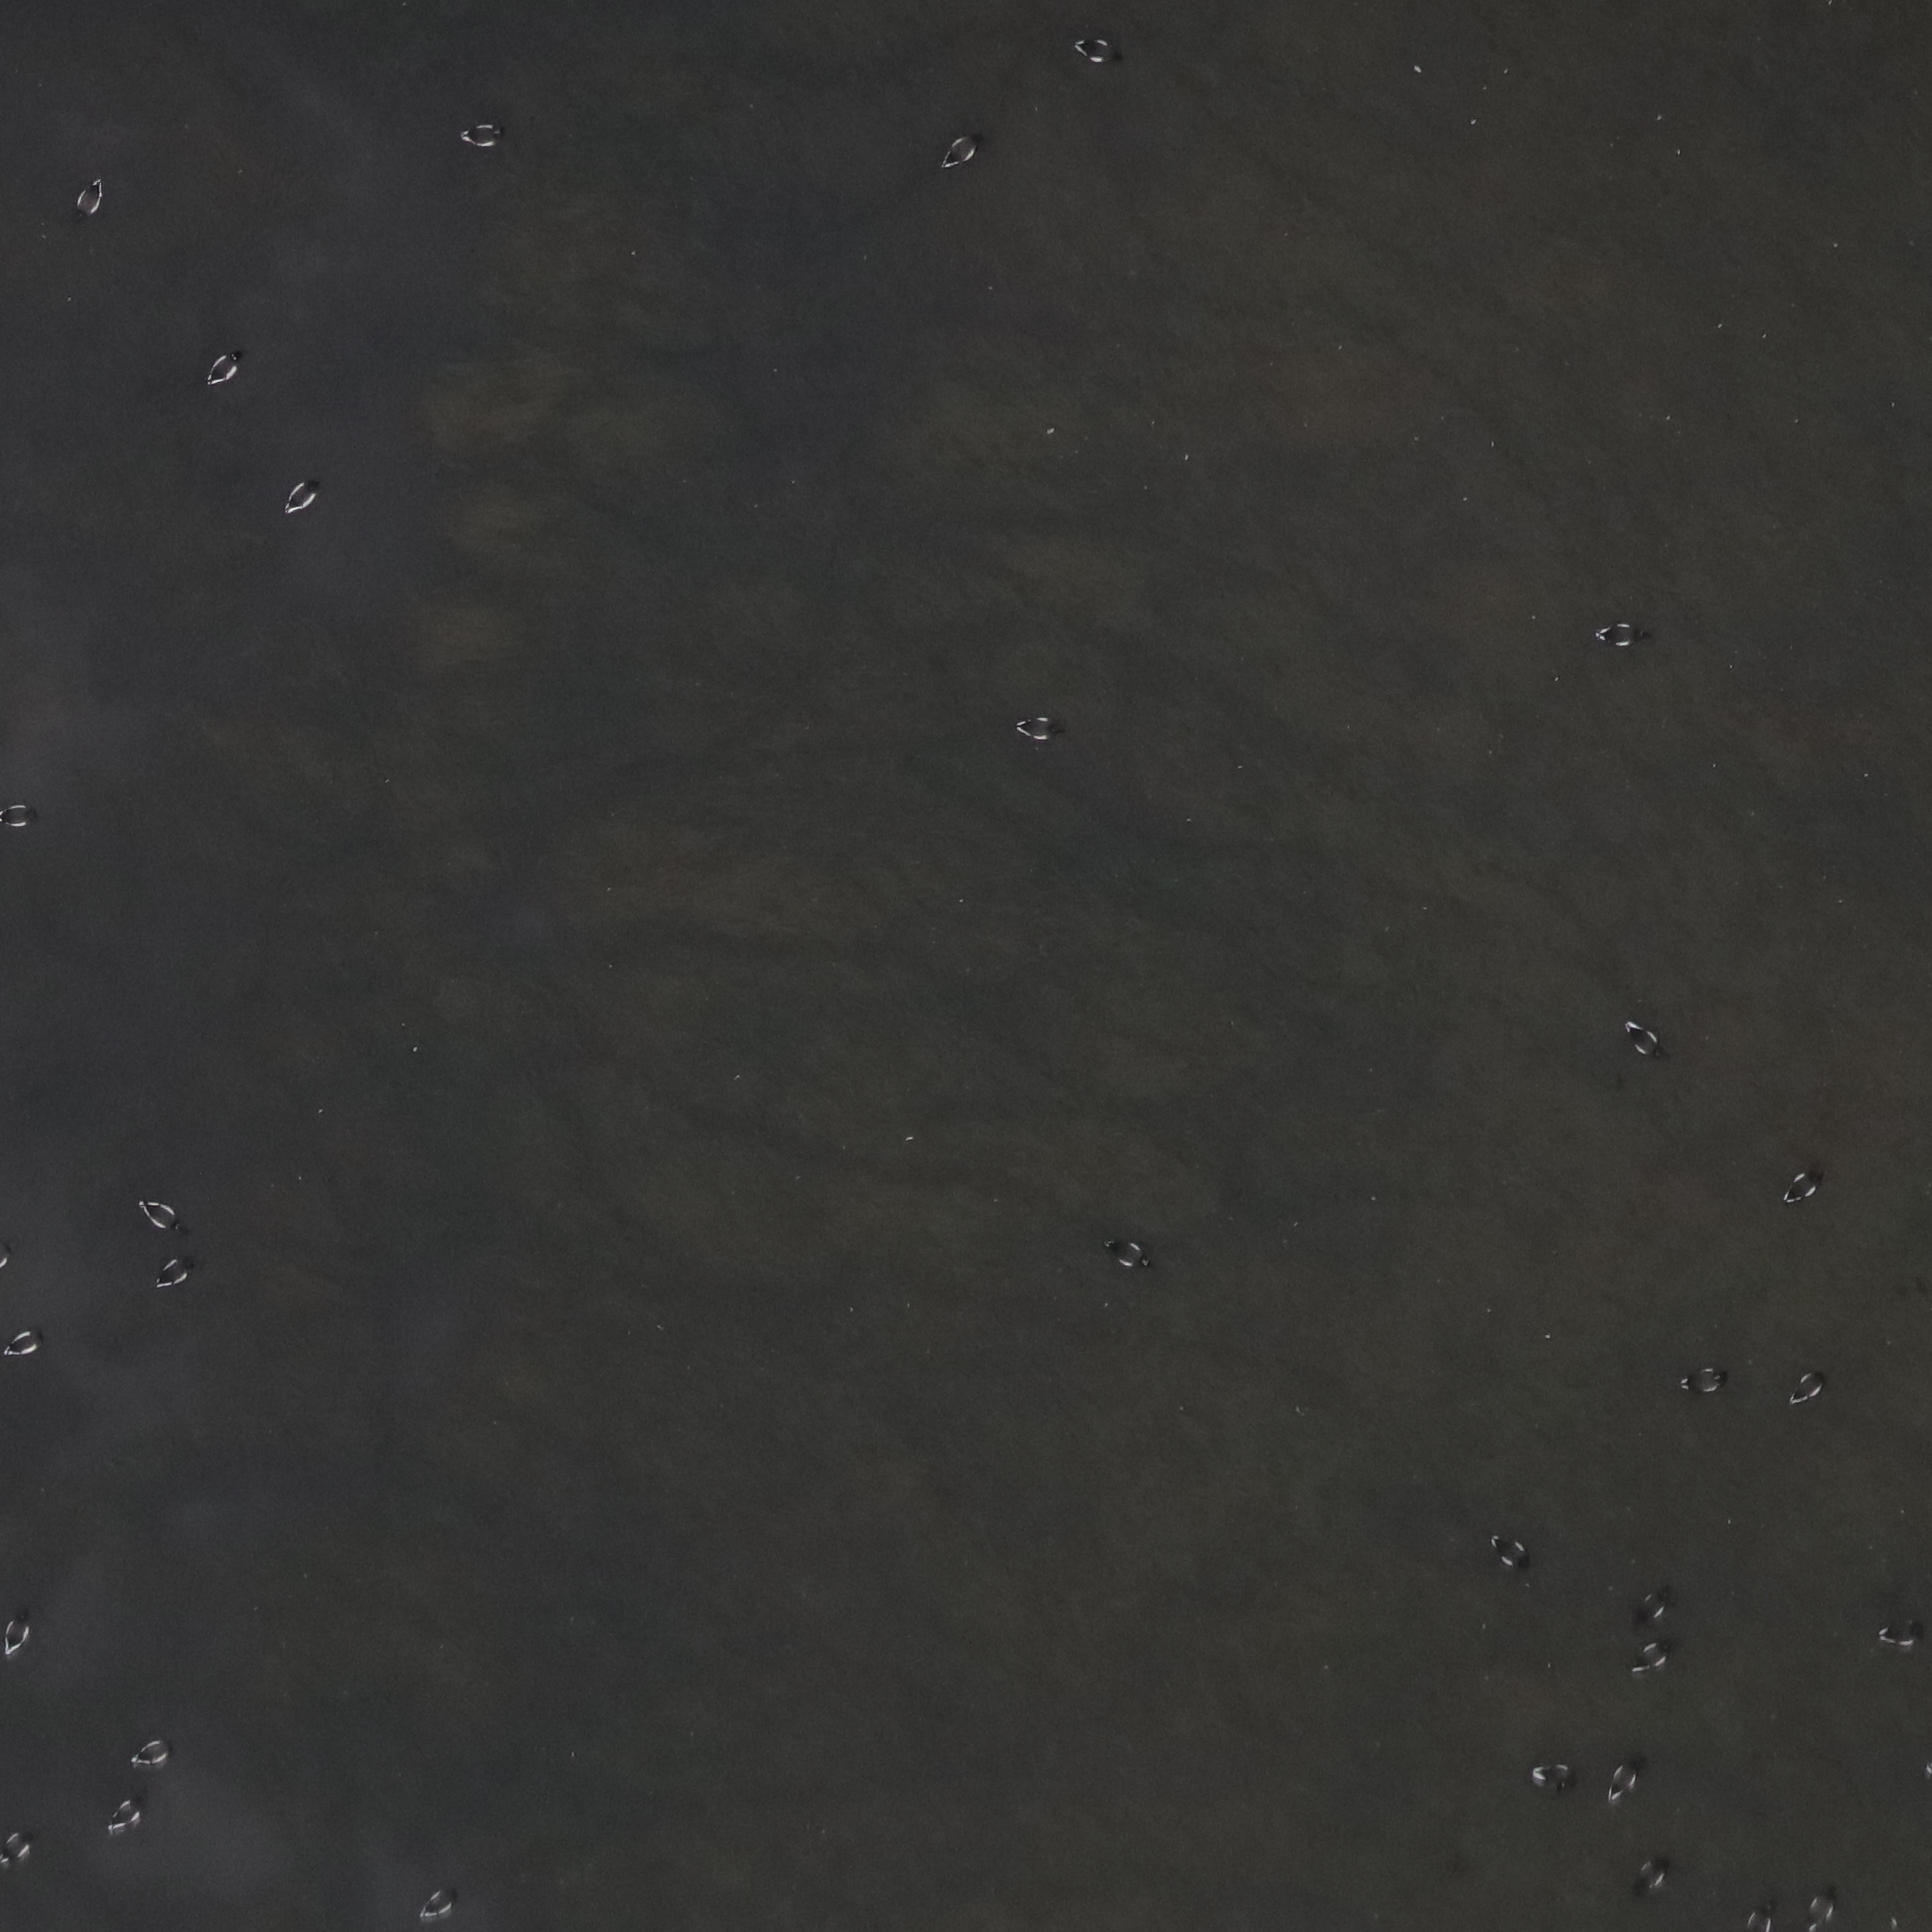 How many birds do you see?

31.